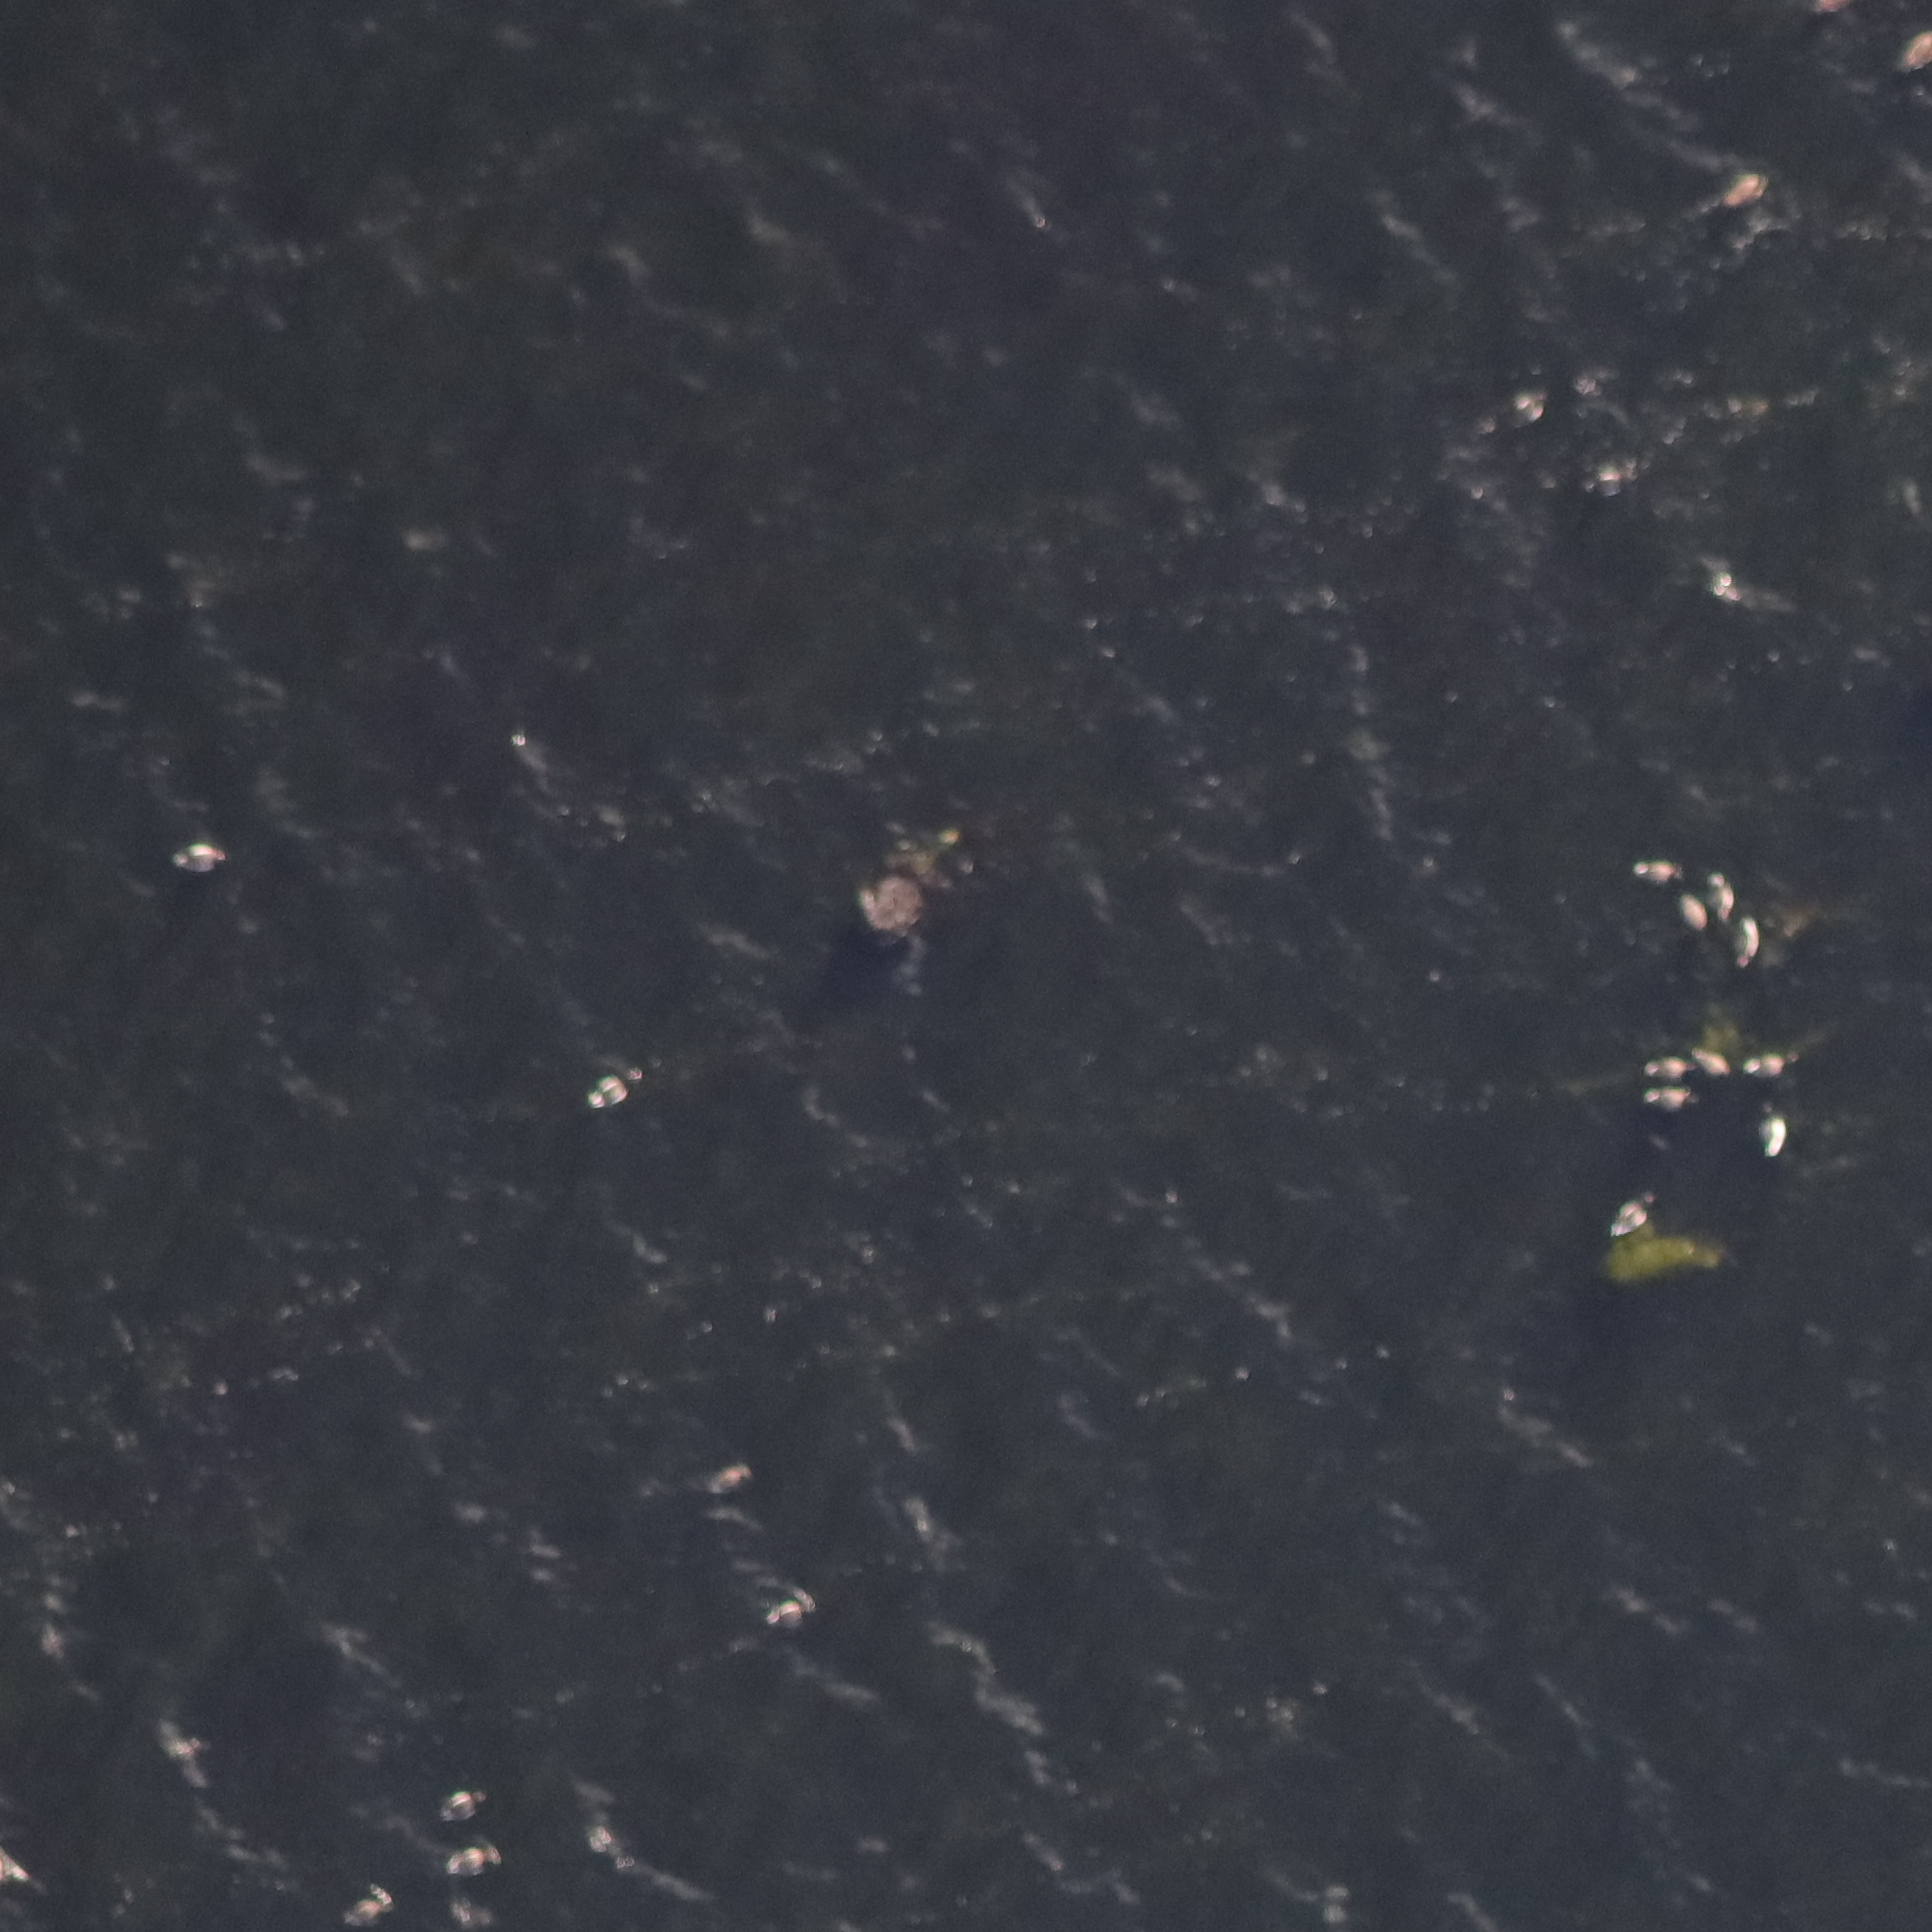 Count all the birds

22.